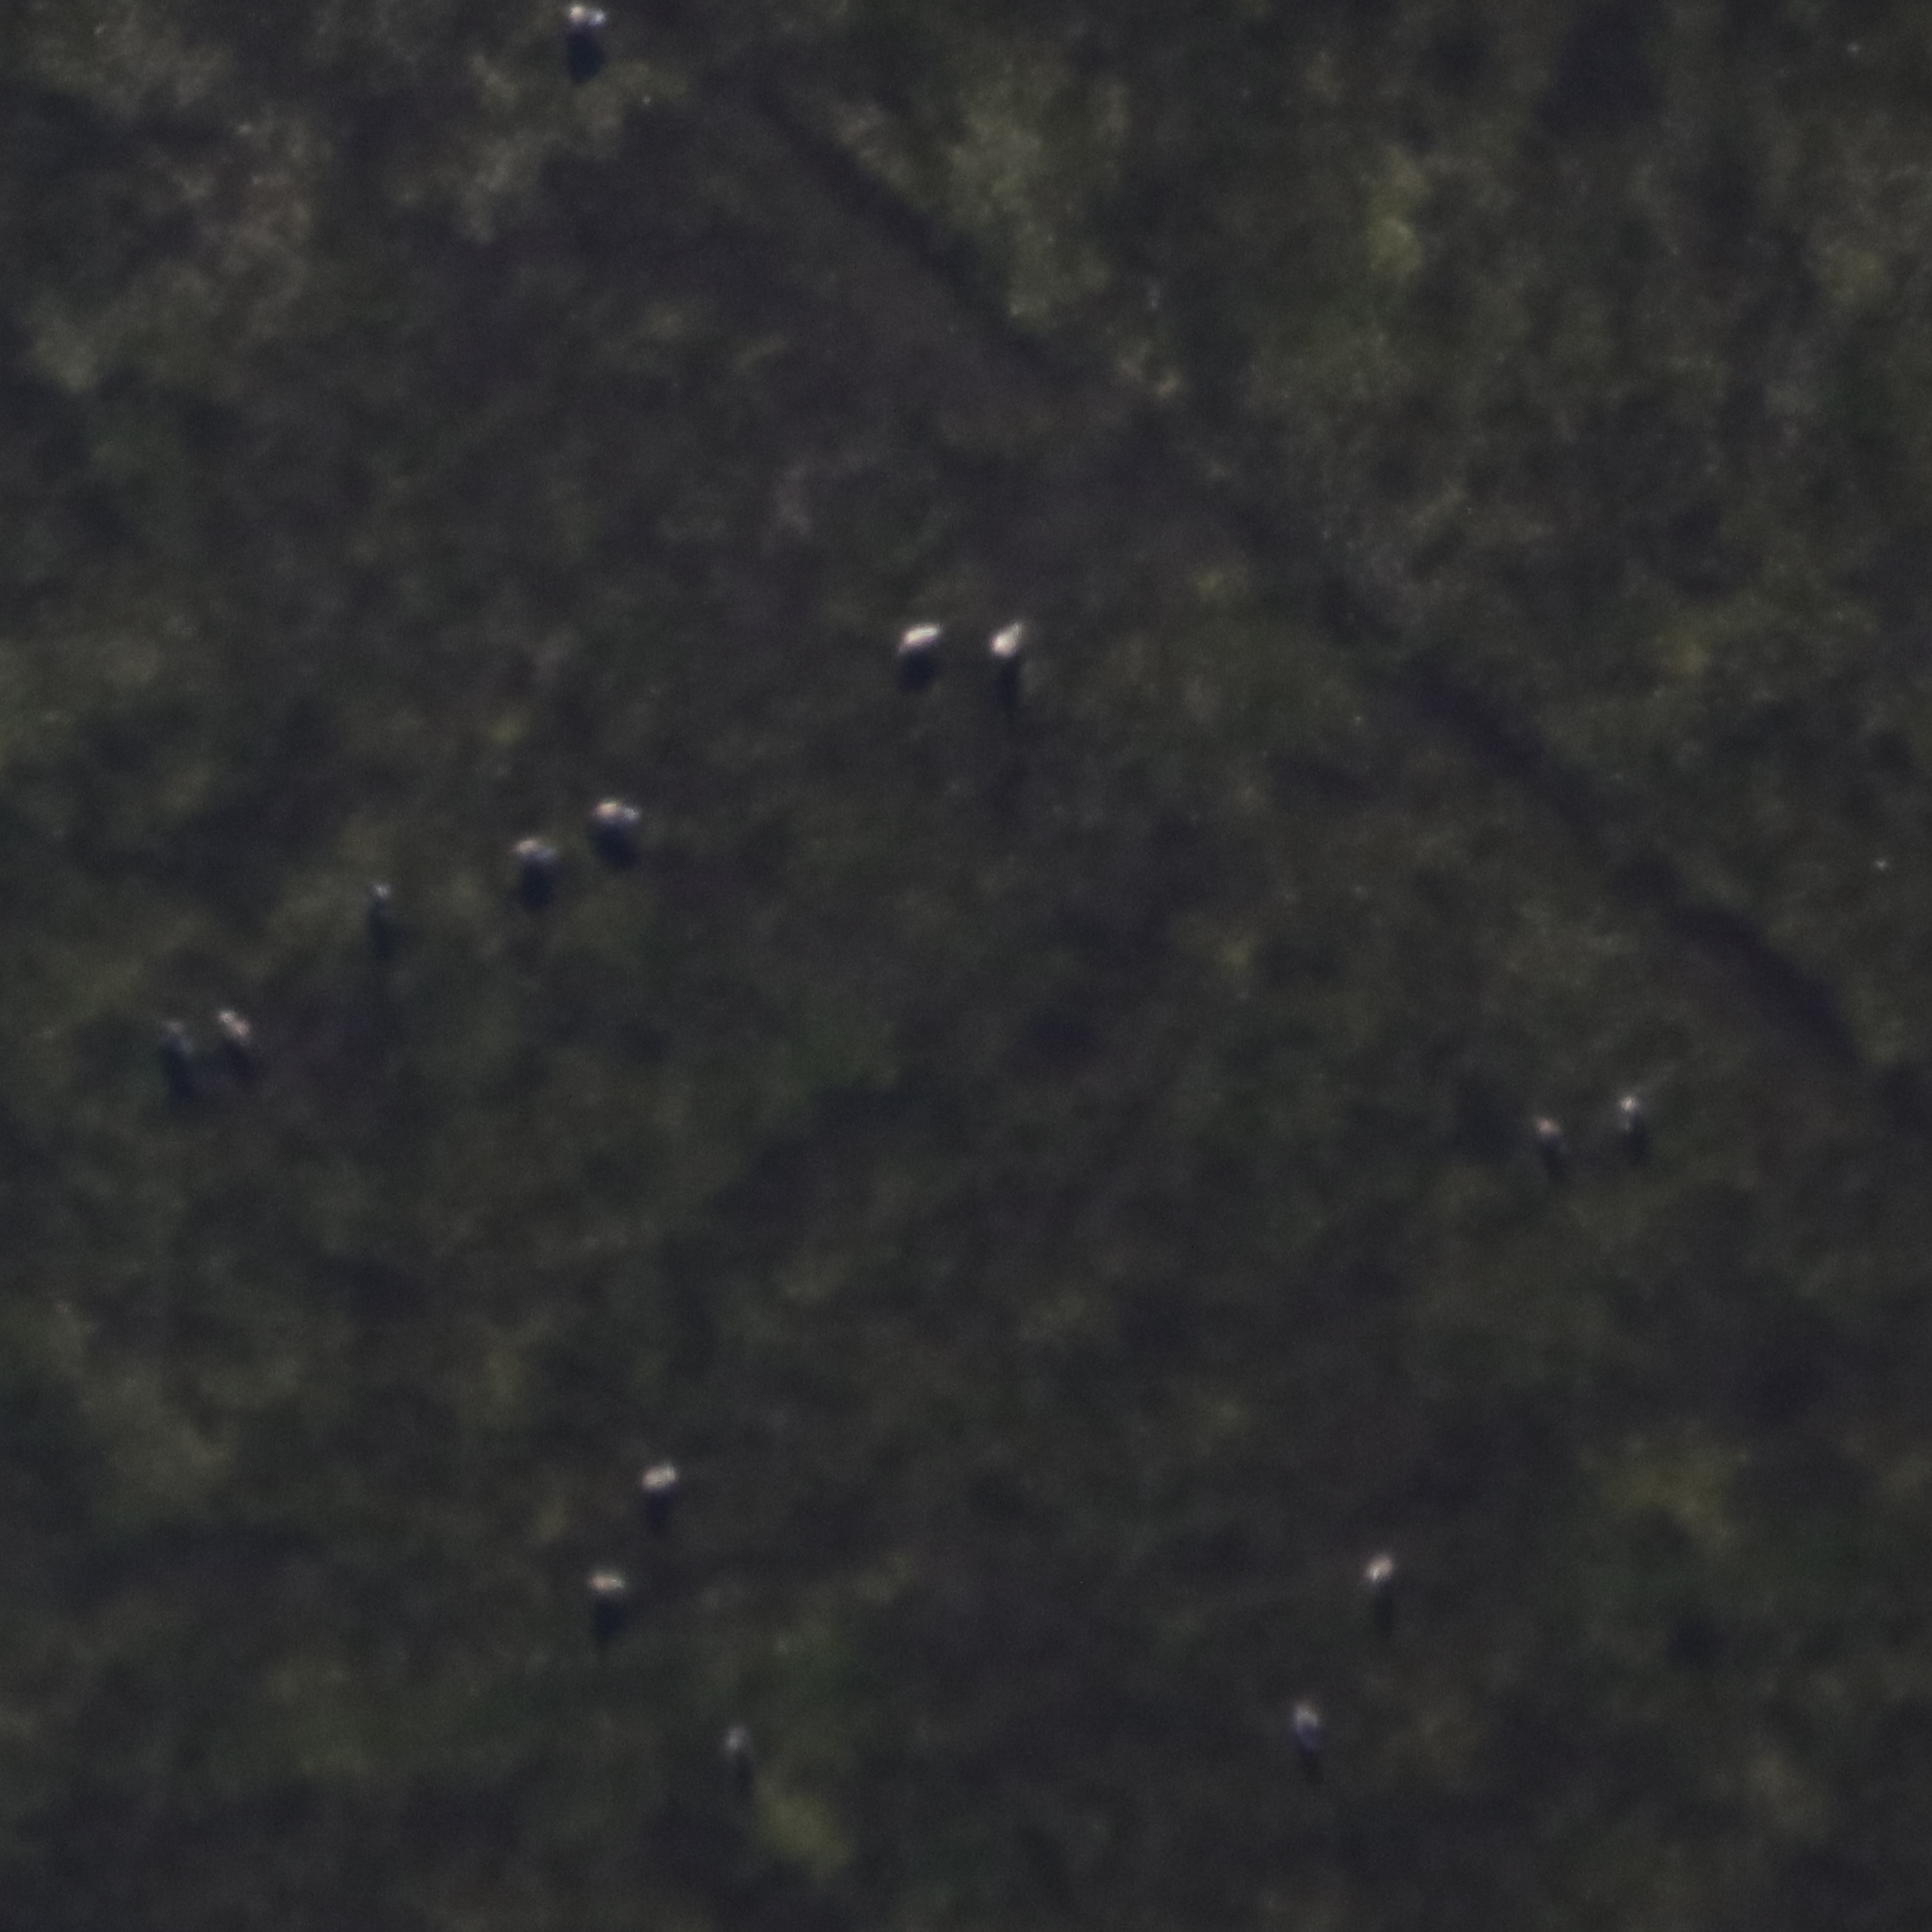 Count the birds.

15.